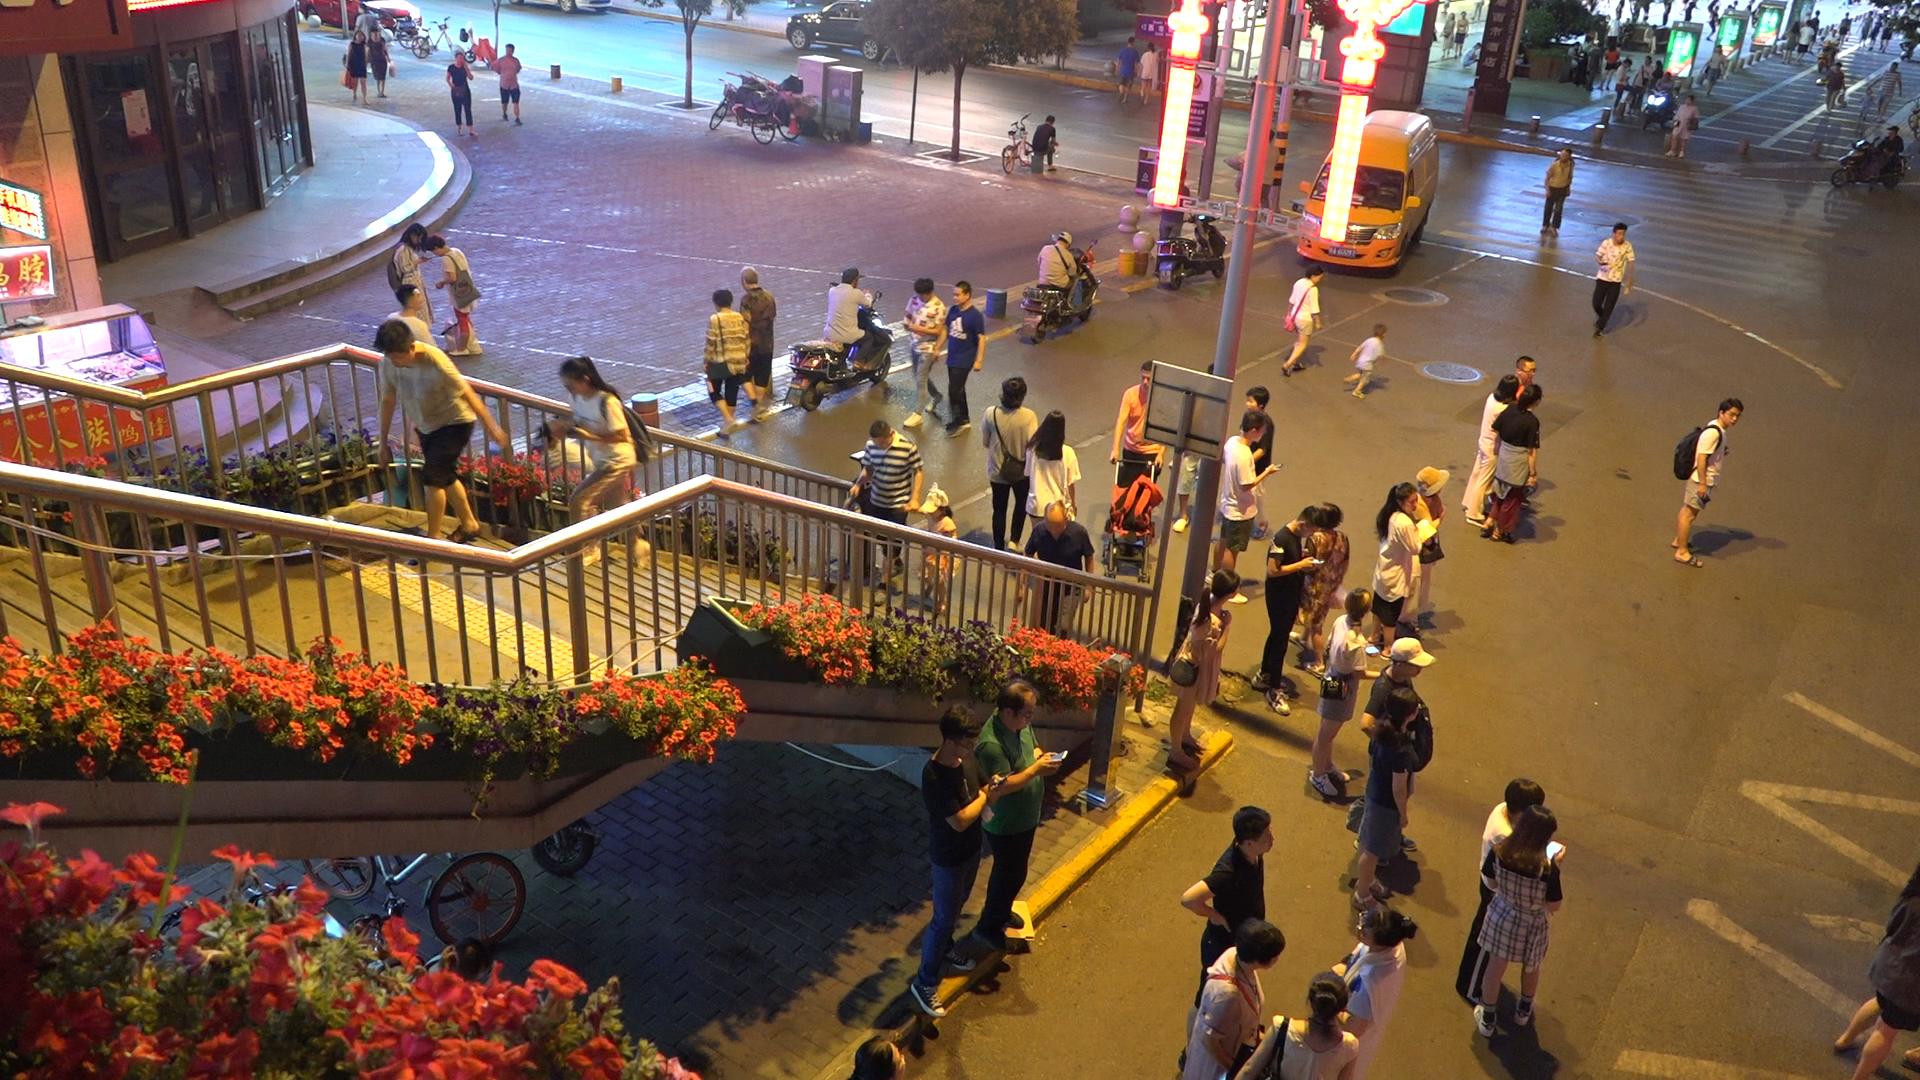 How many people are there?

75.